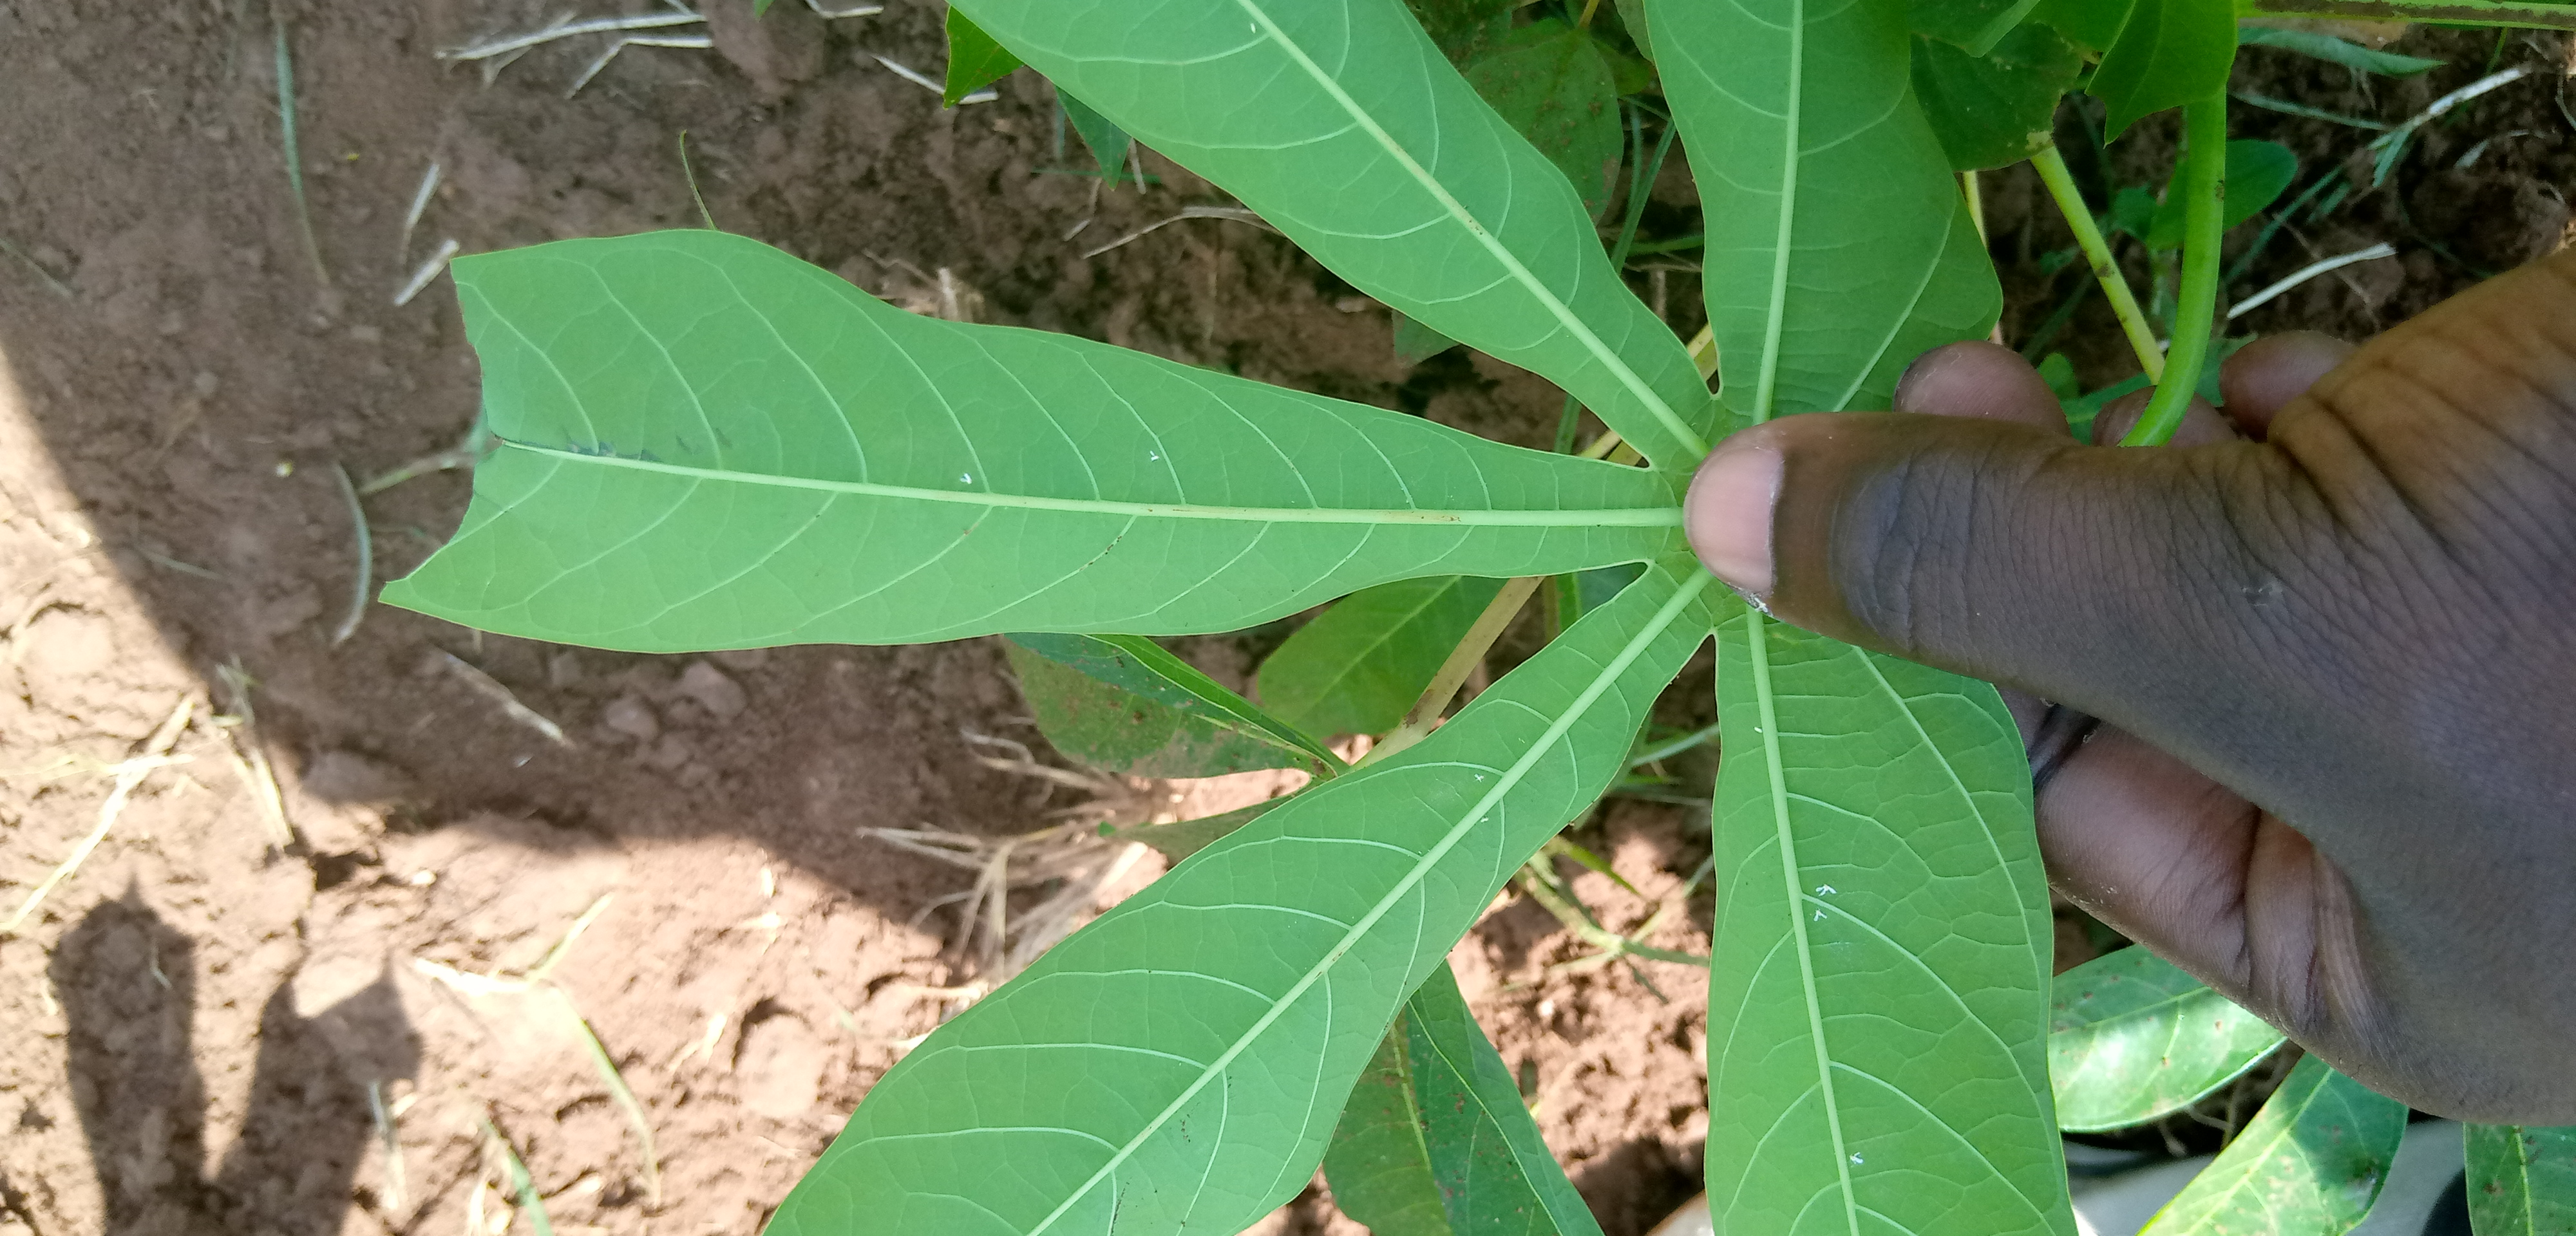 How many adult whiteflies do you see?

9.